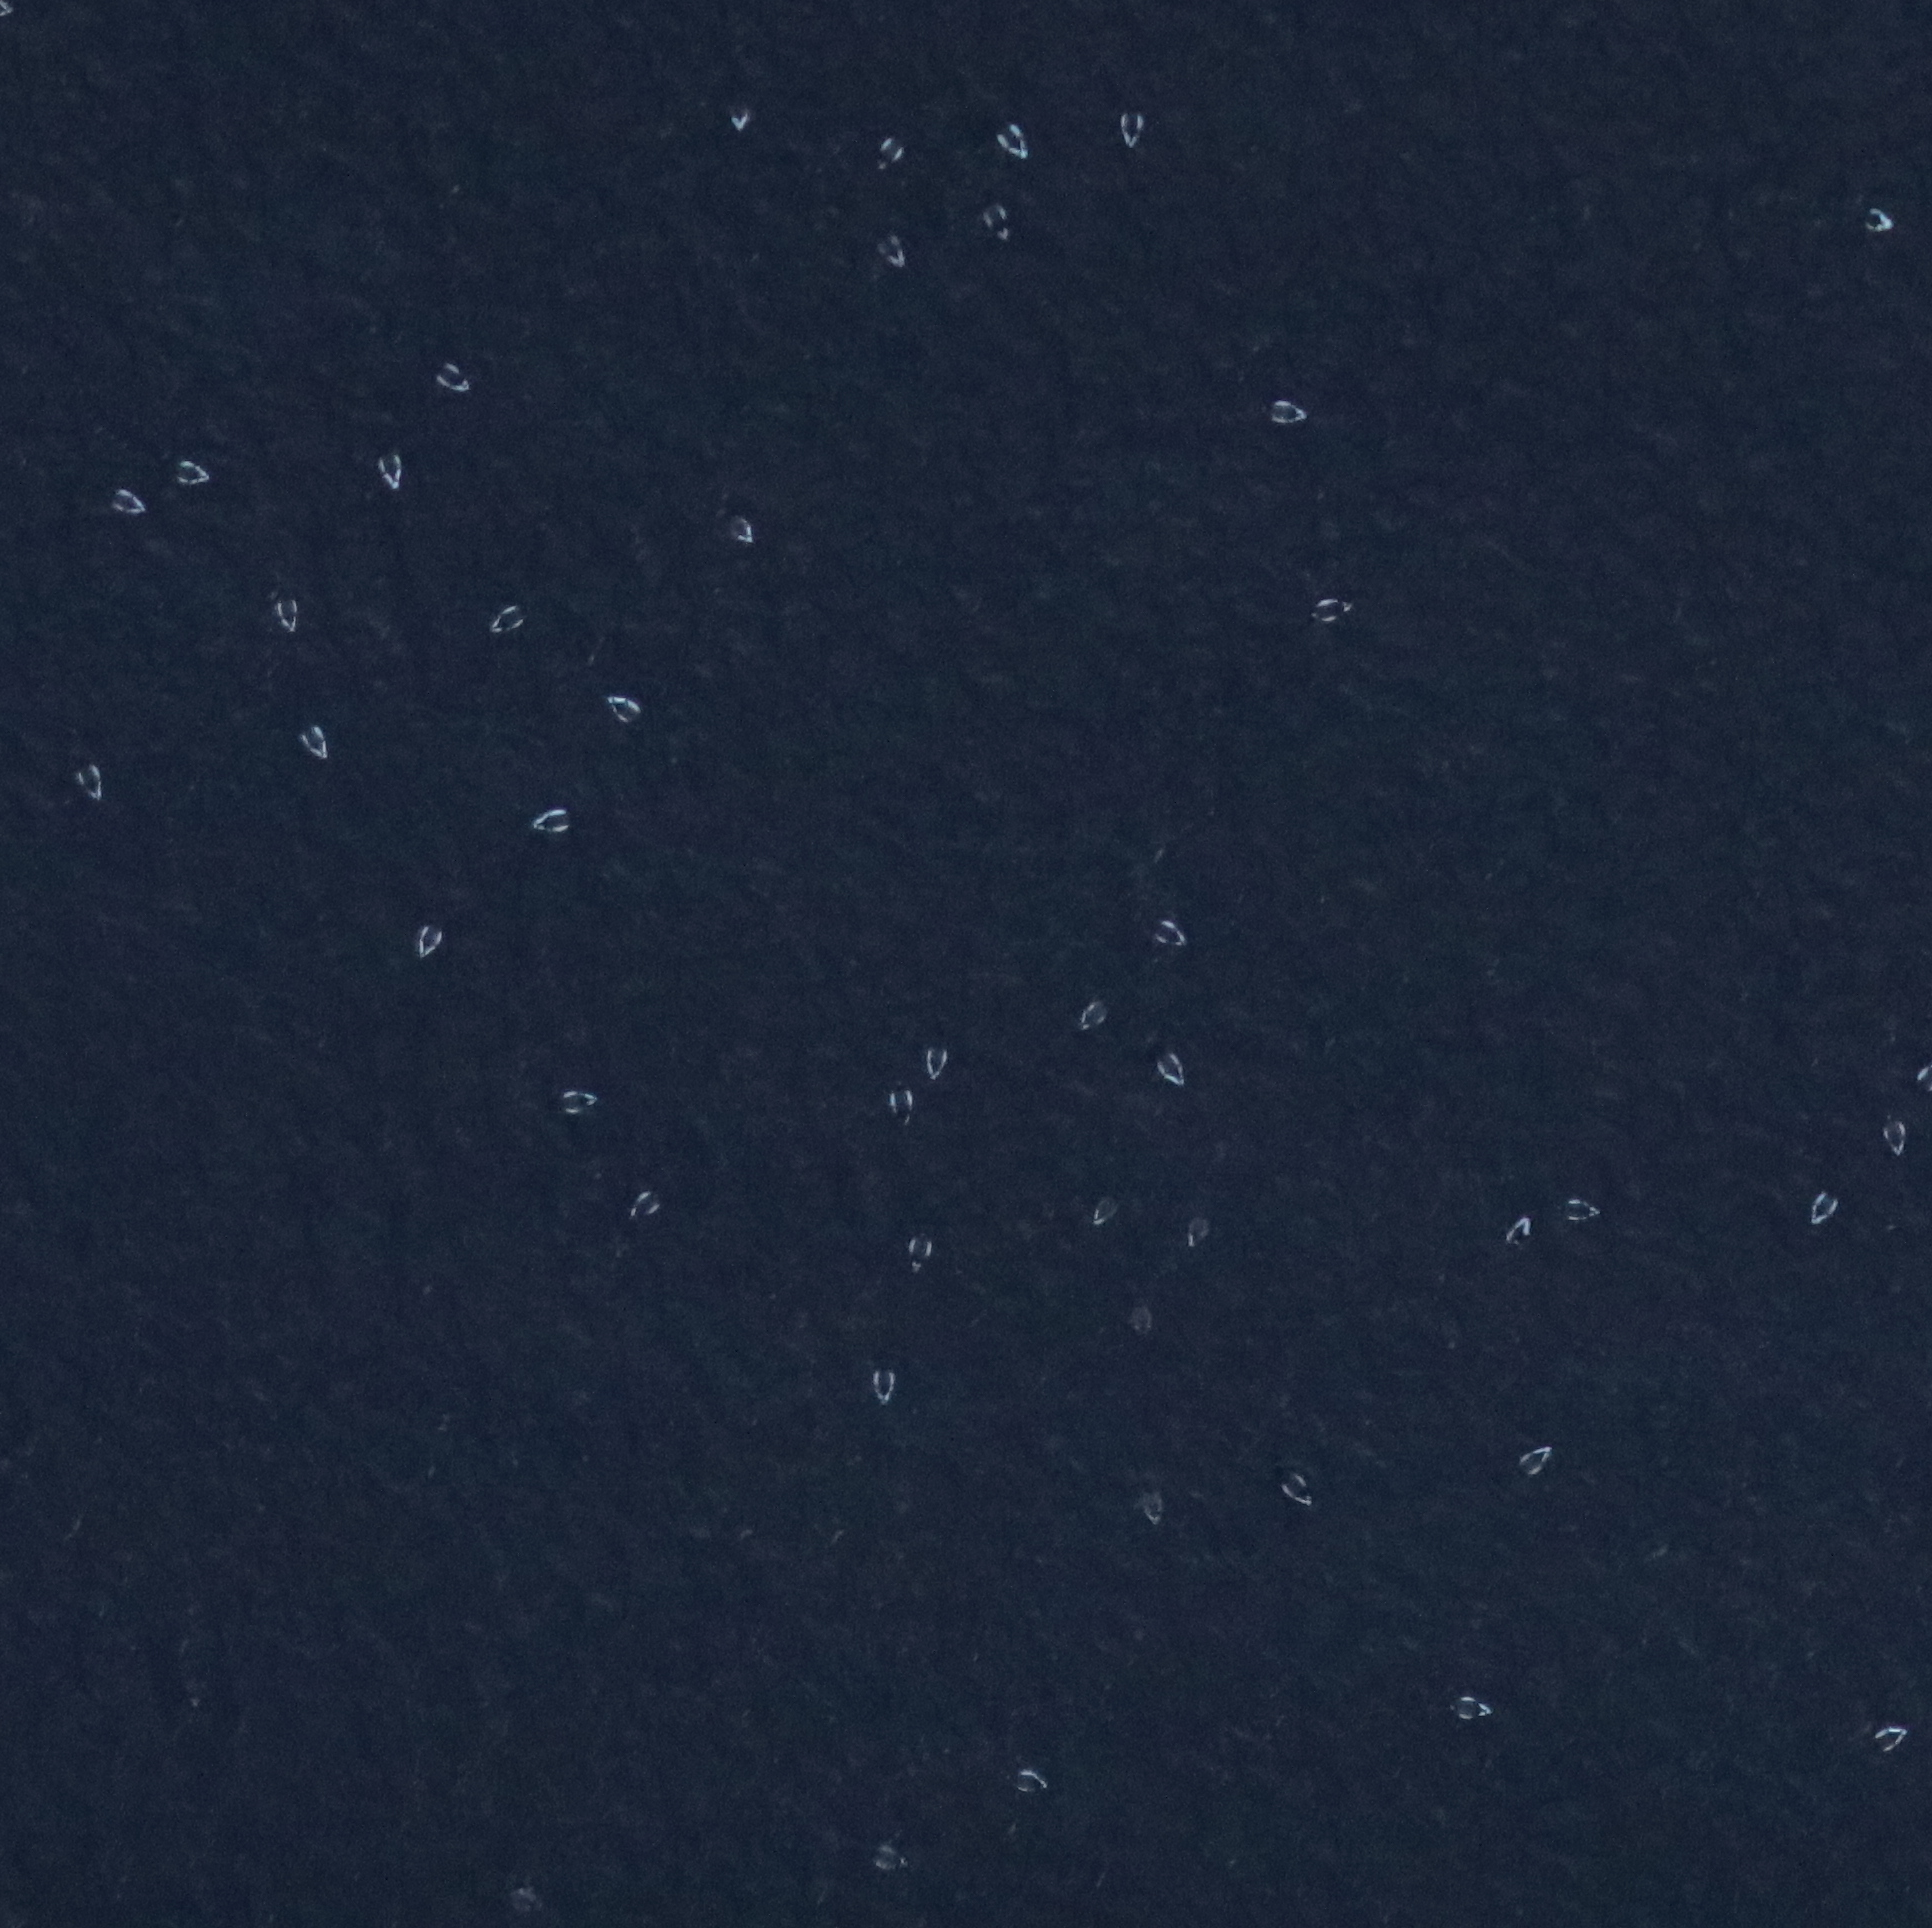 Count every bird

45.